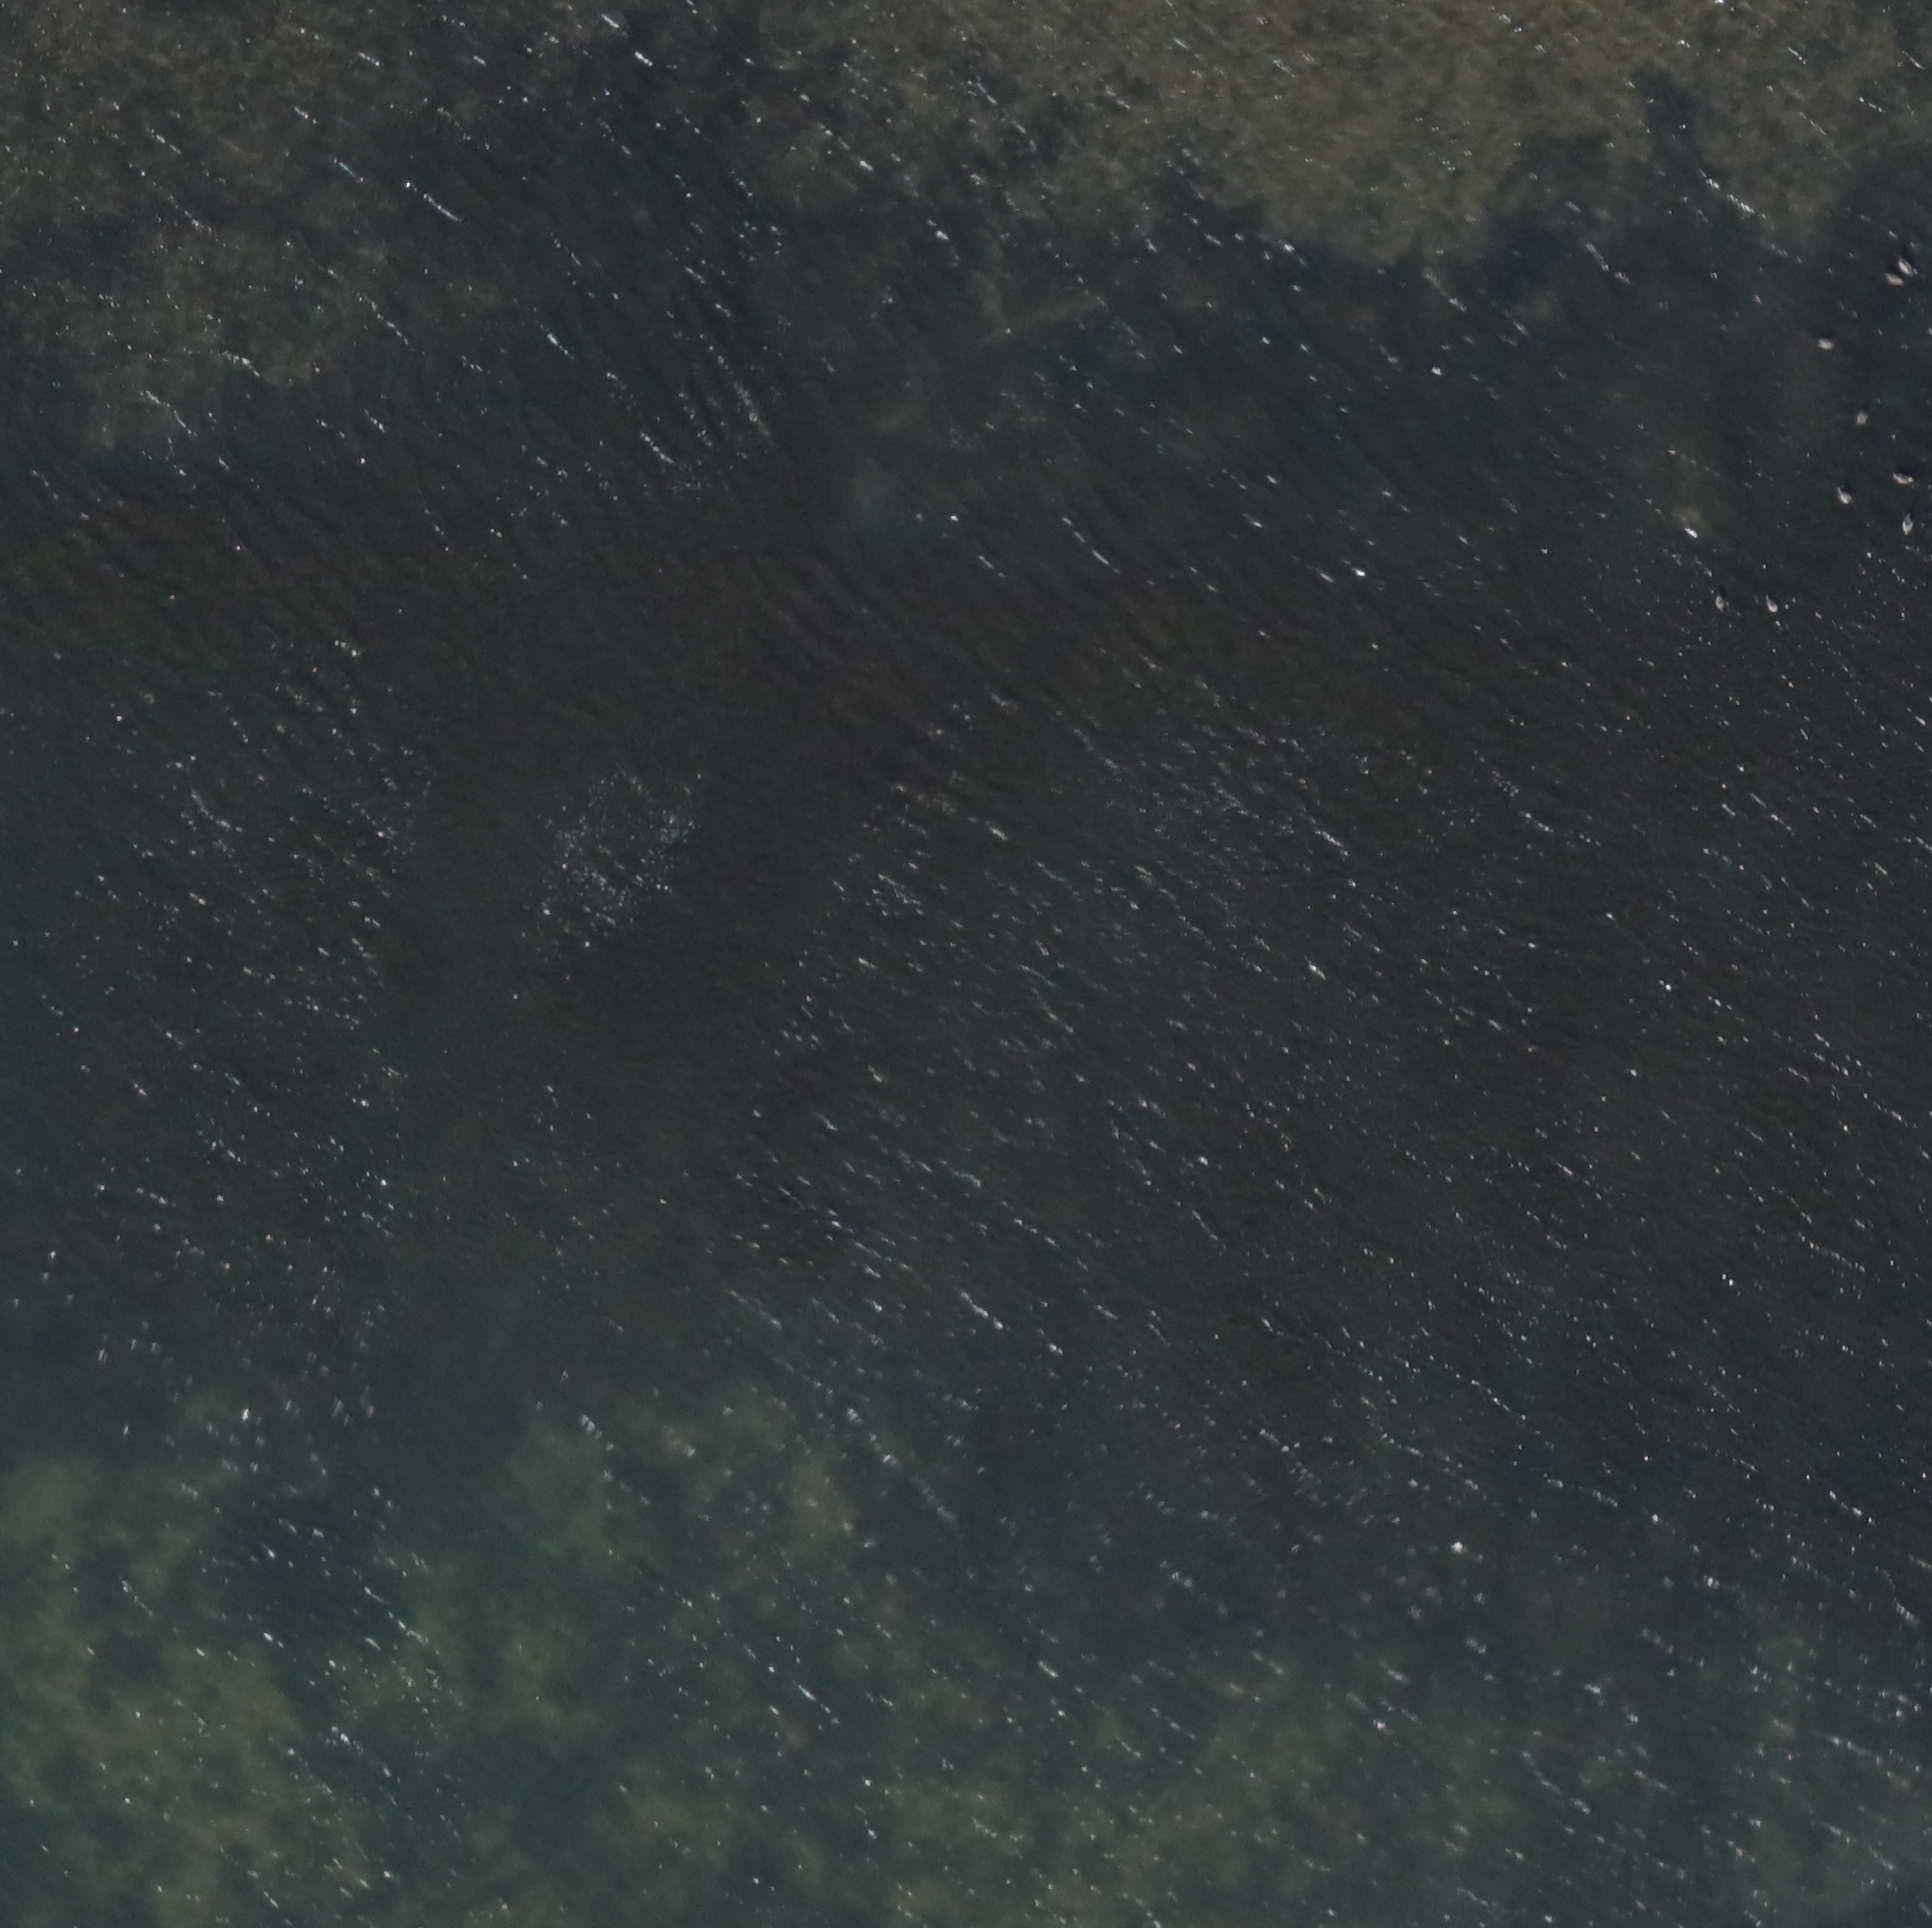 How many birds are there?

9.